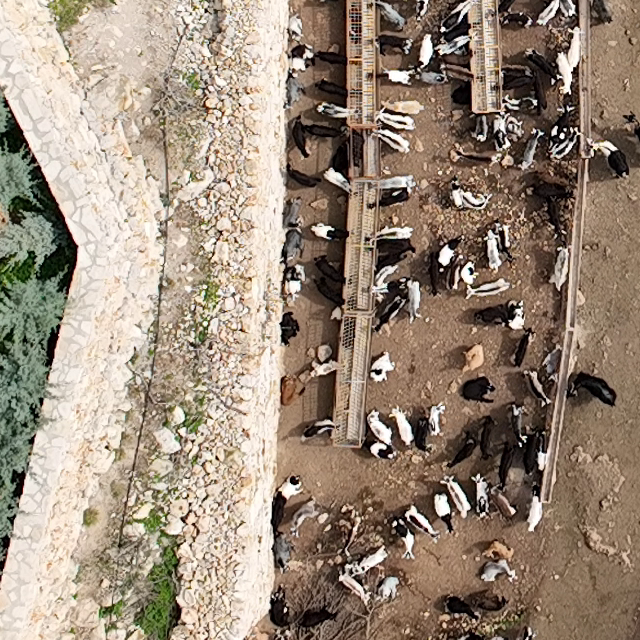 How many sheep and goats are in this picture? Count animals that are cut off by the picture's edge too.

119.